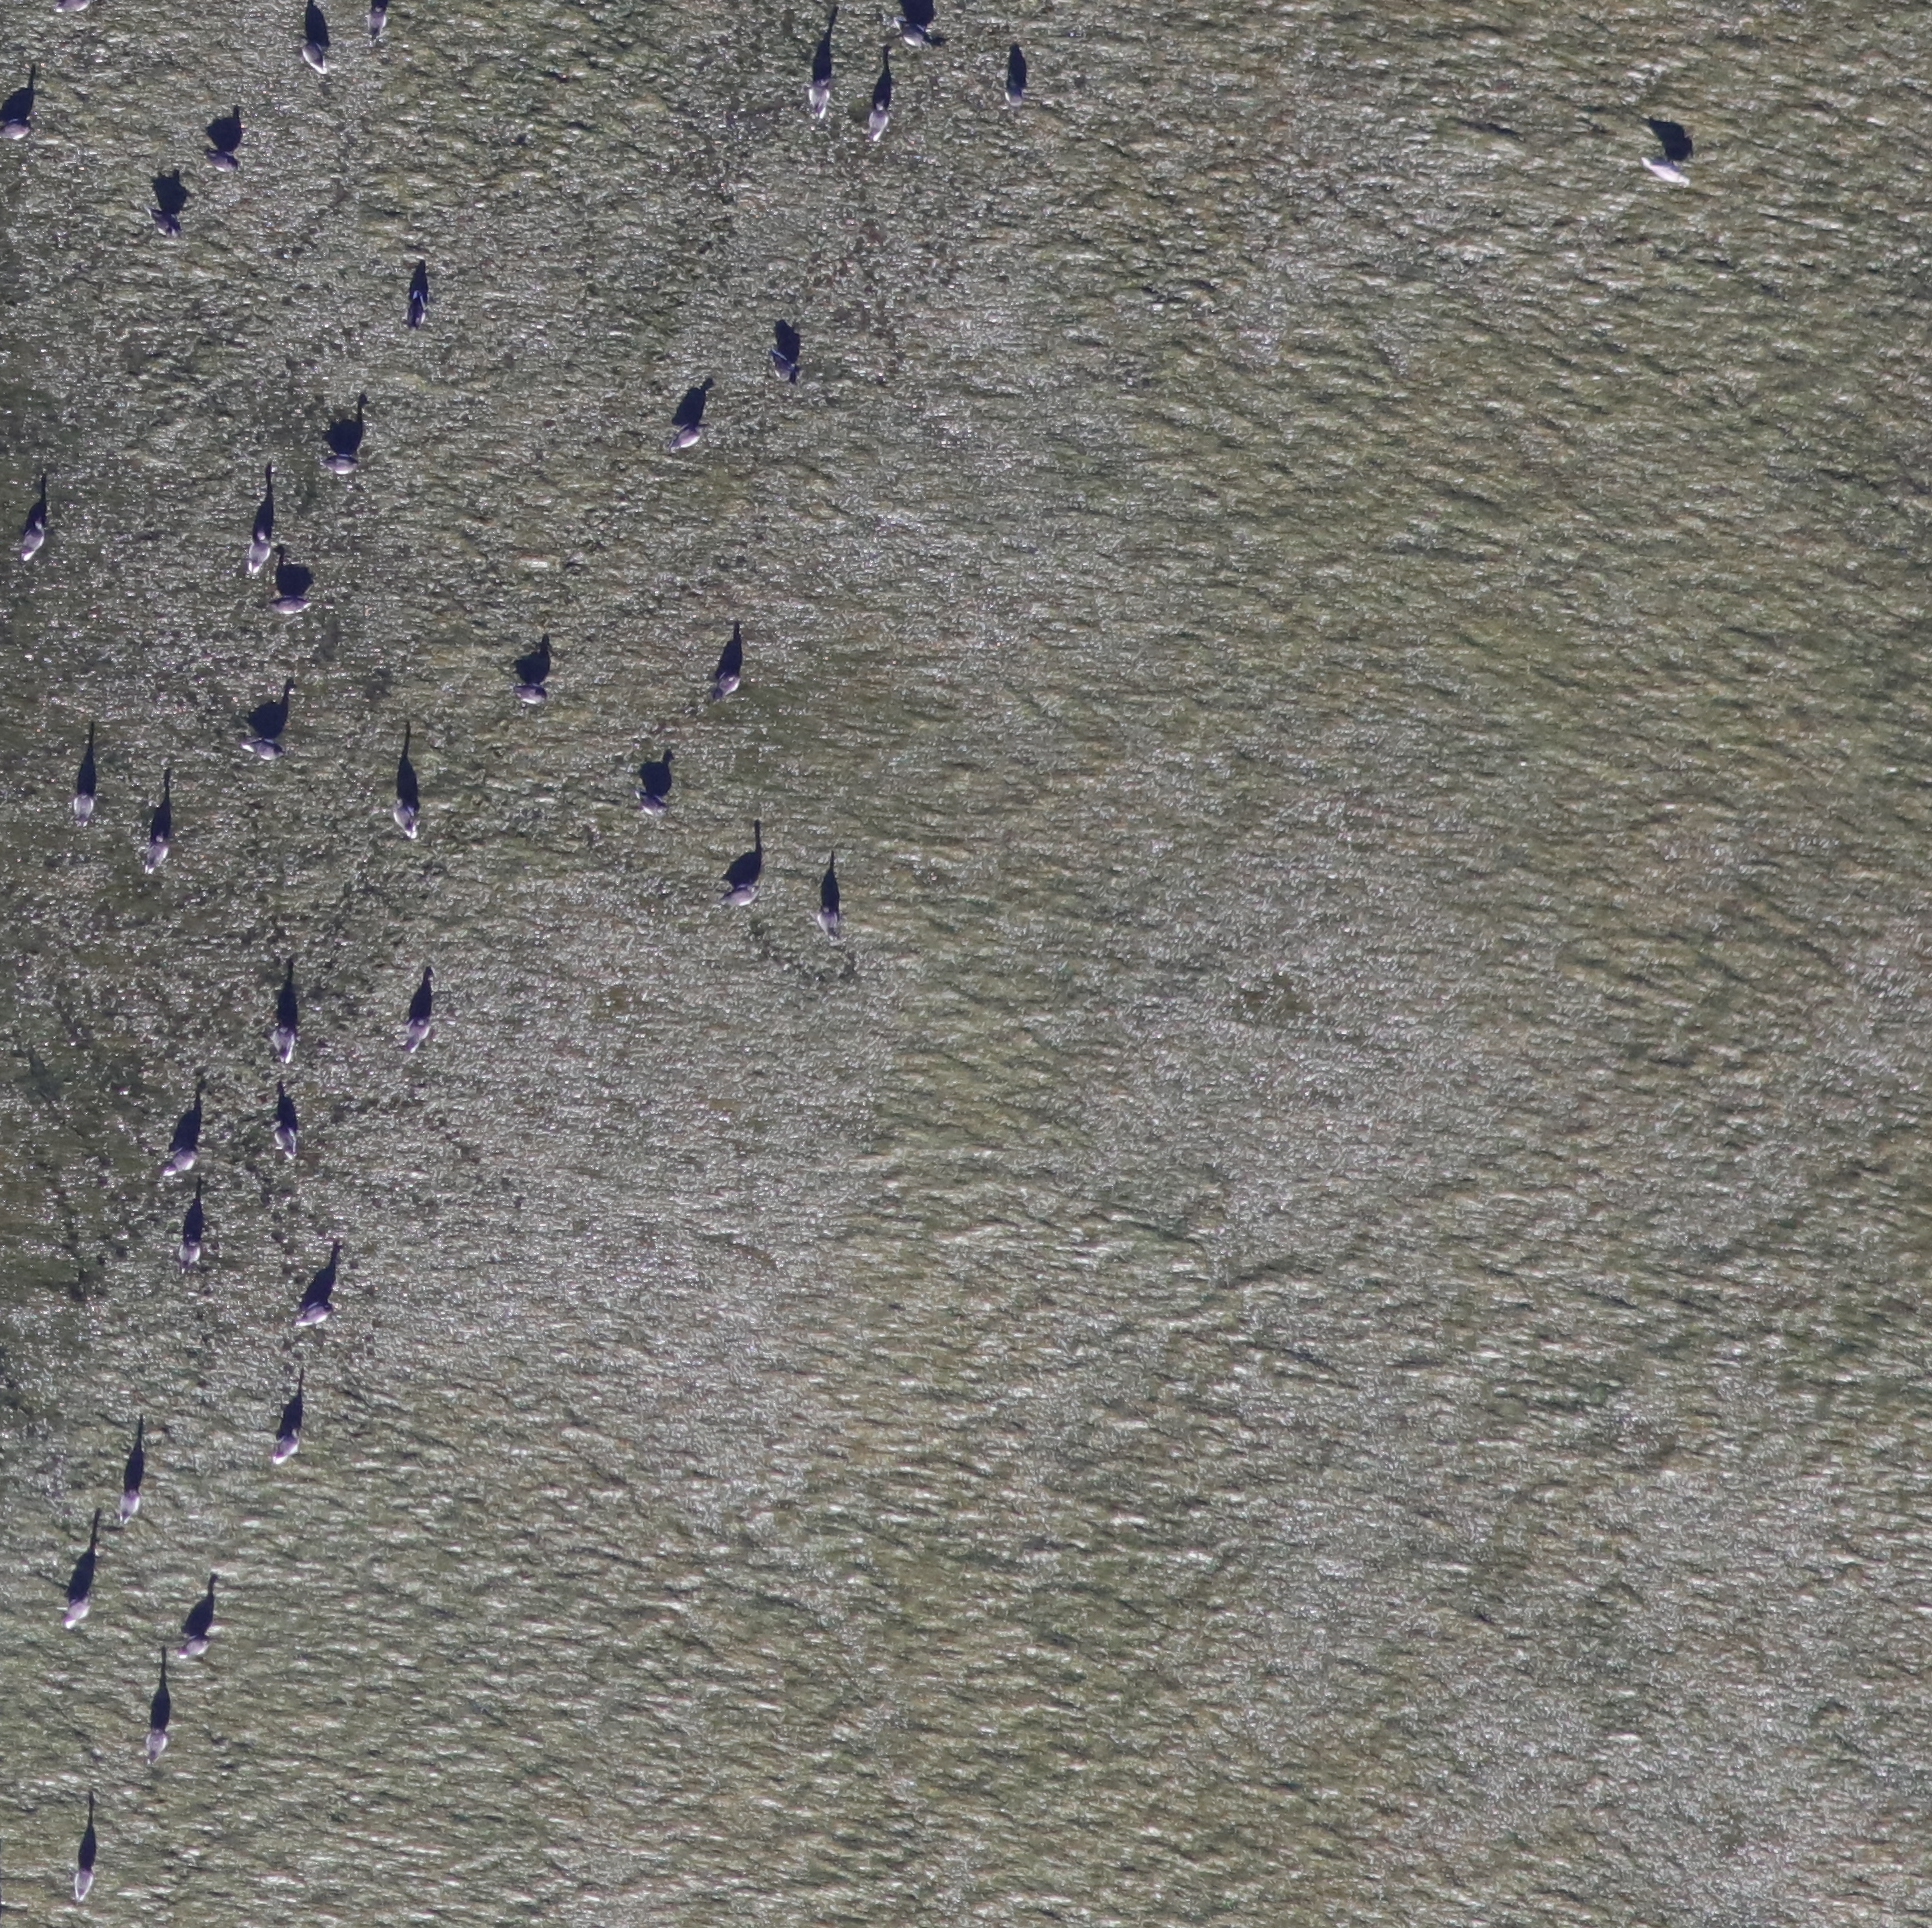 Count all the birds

39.